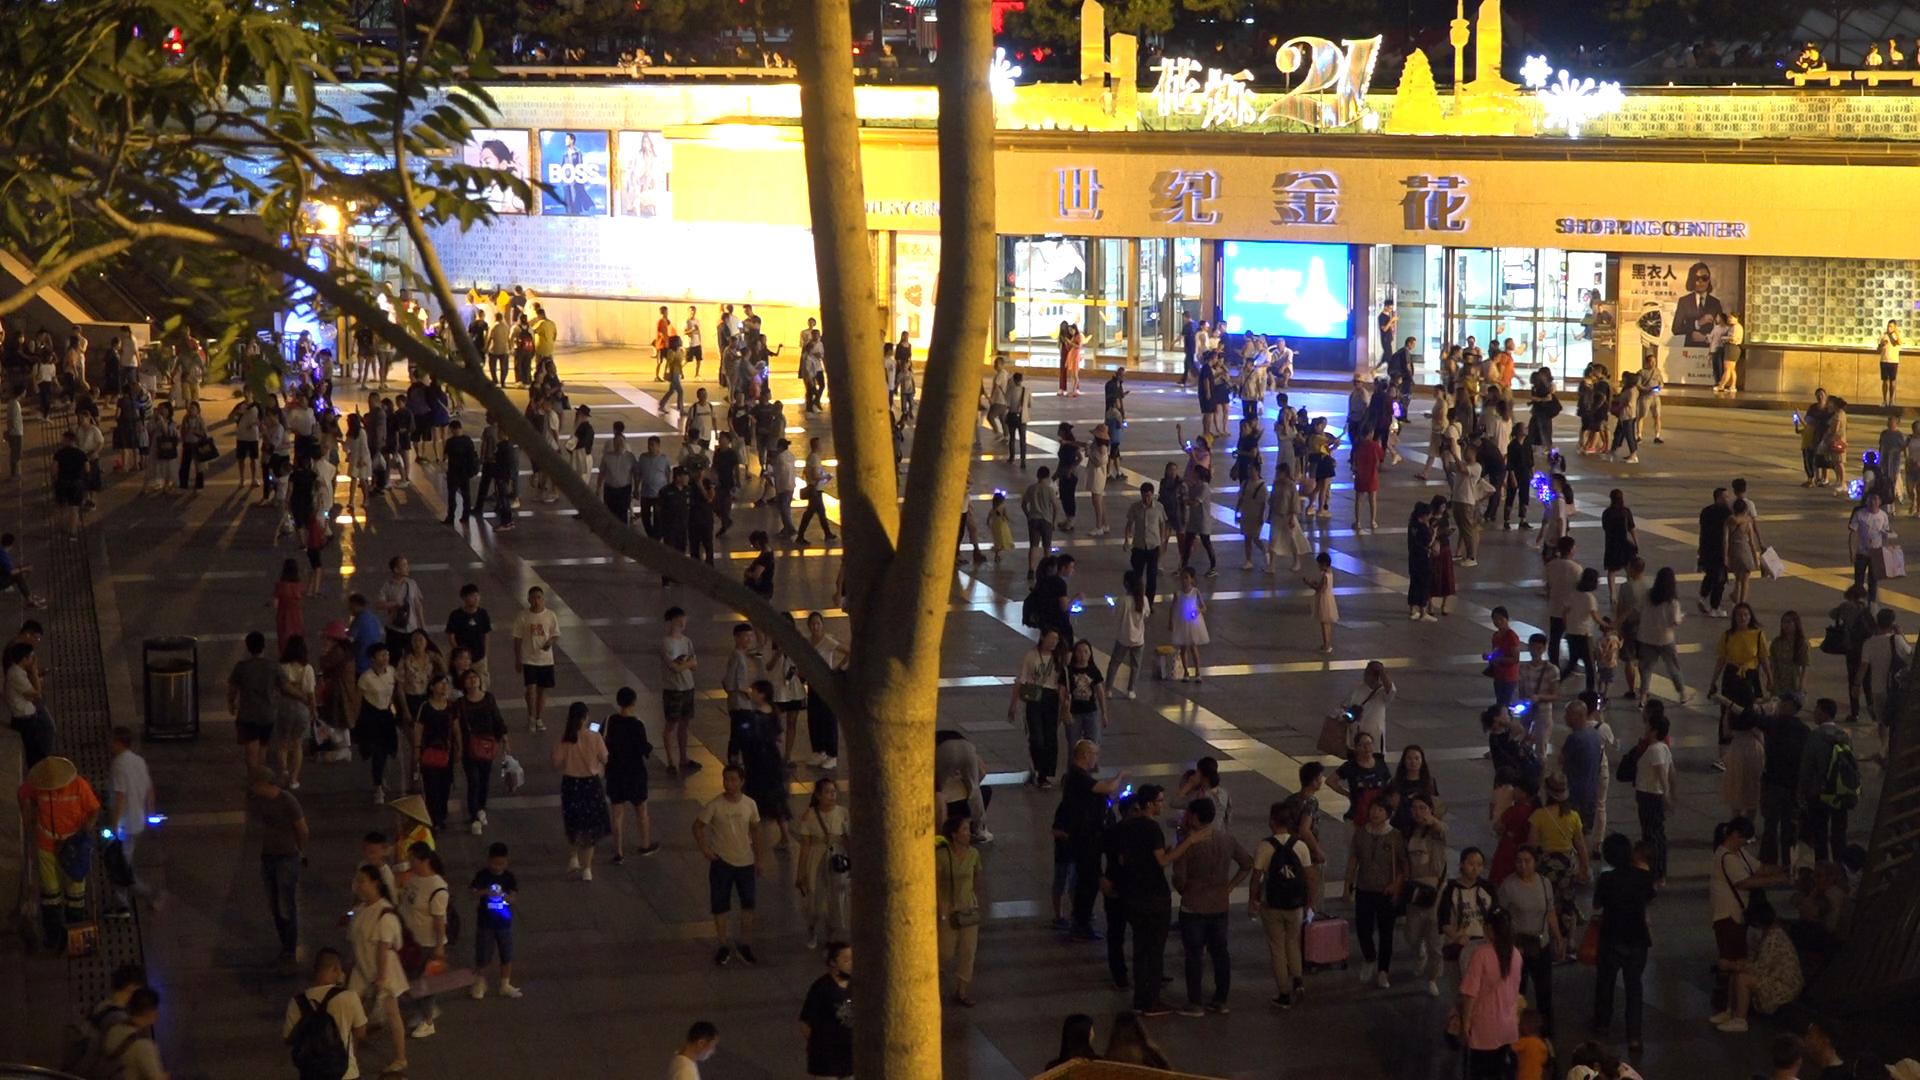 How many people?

267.